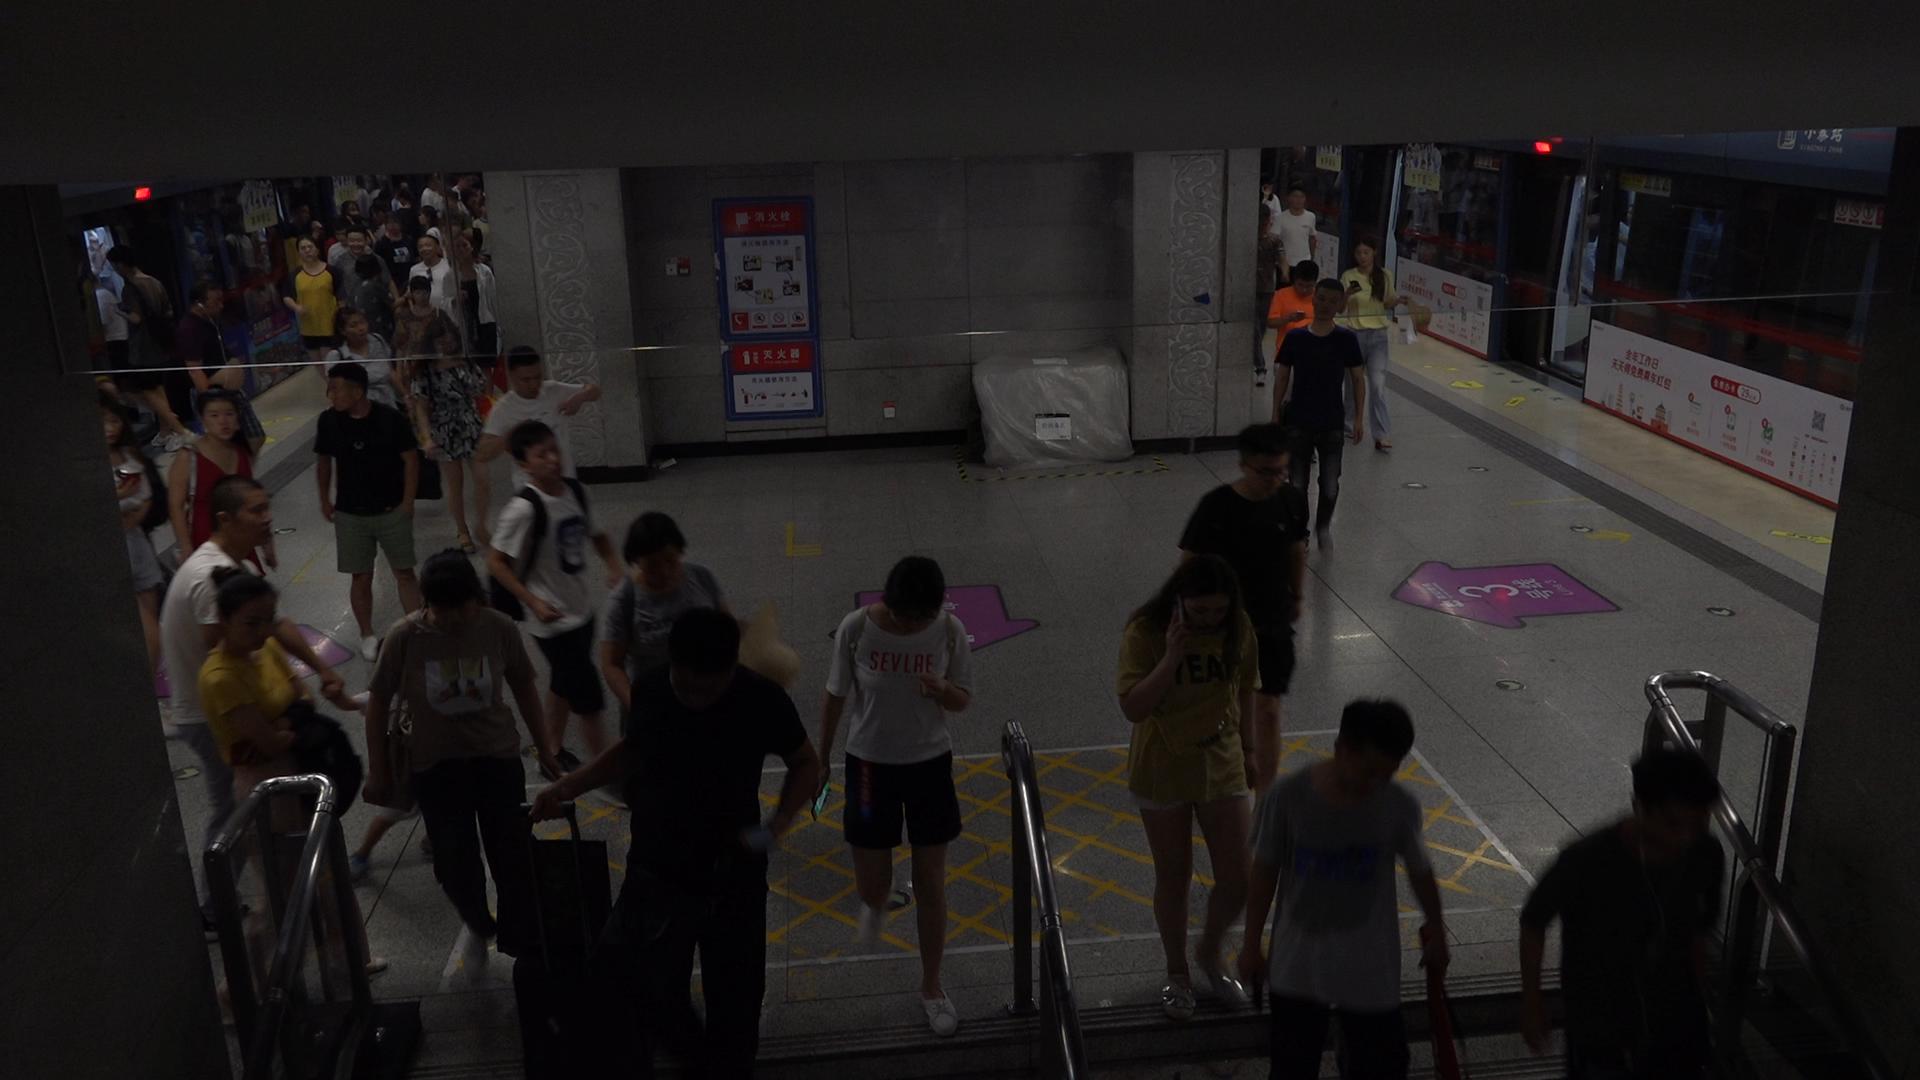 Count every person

54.